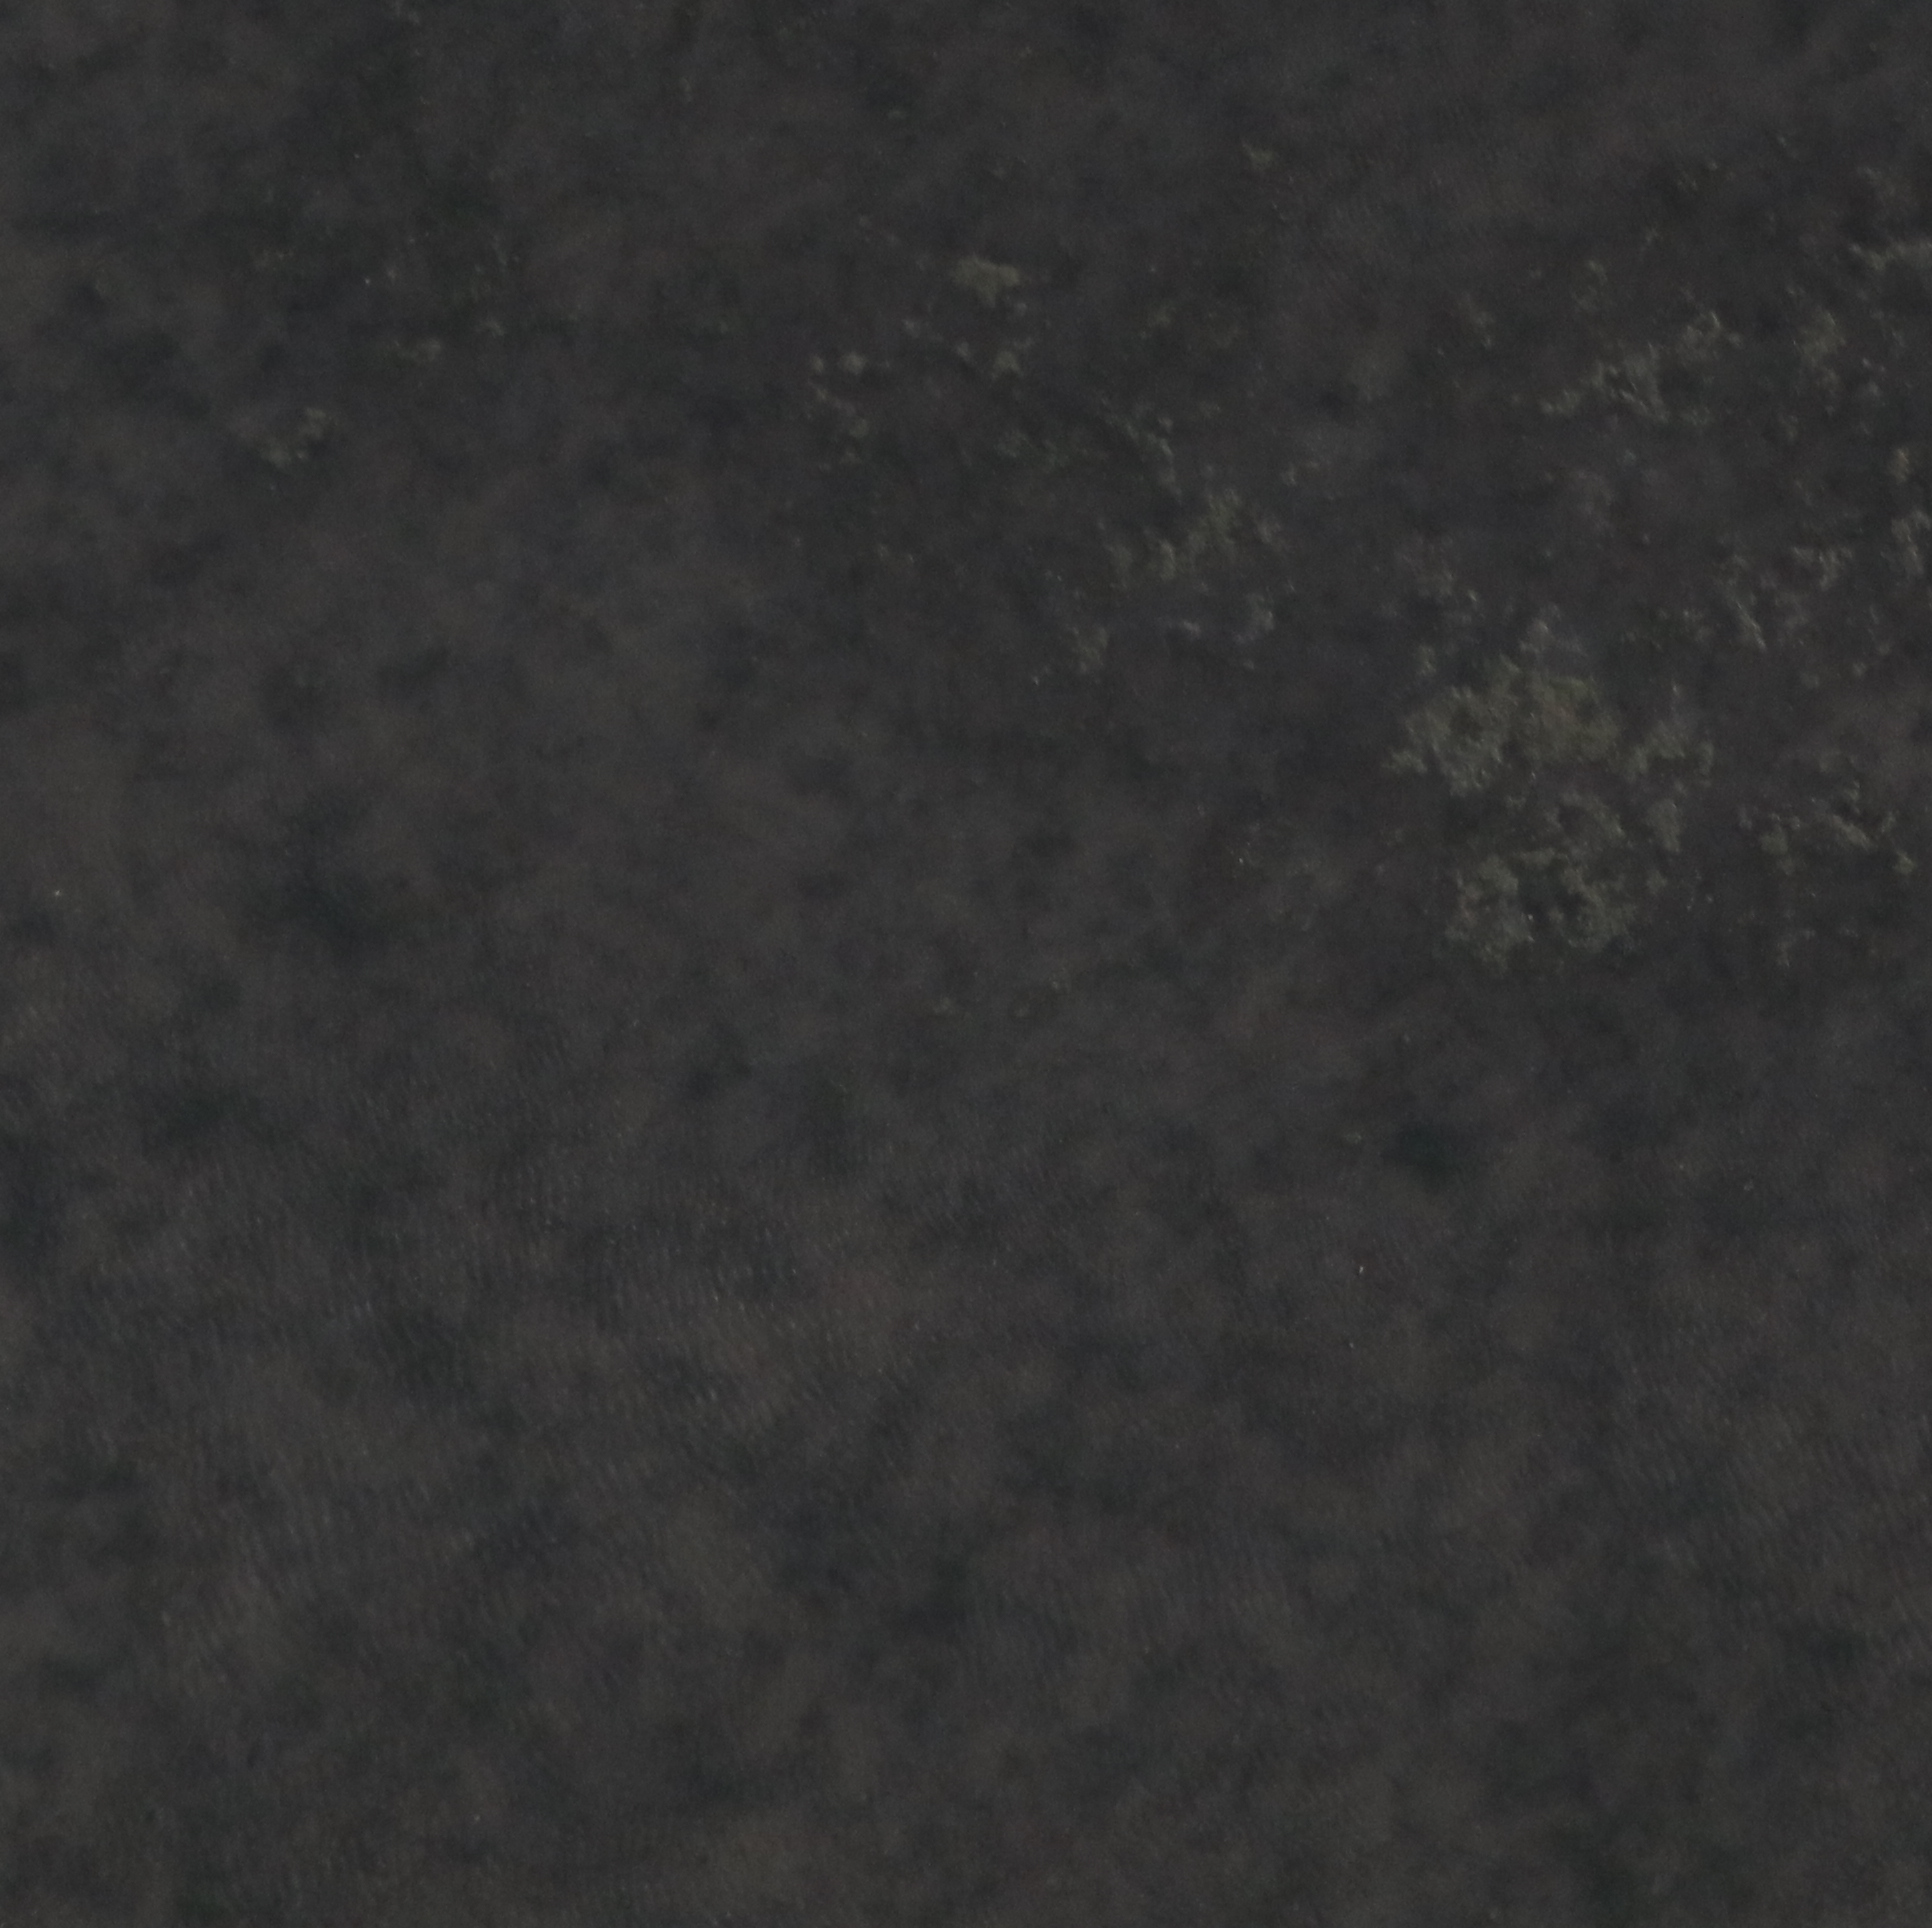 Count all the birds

0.